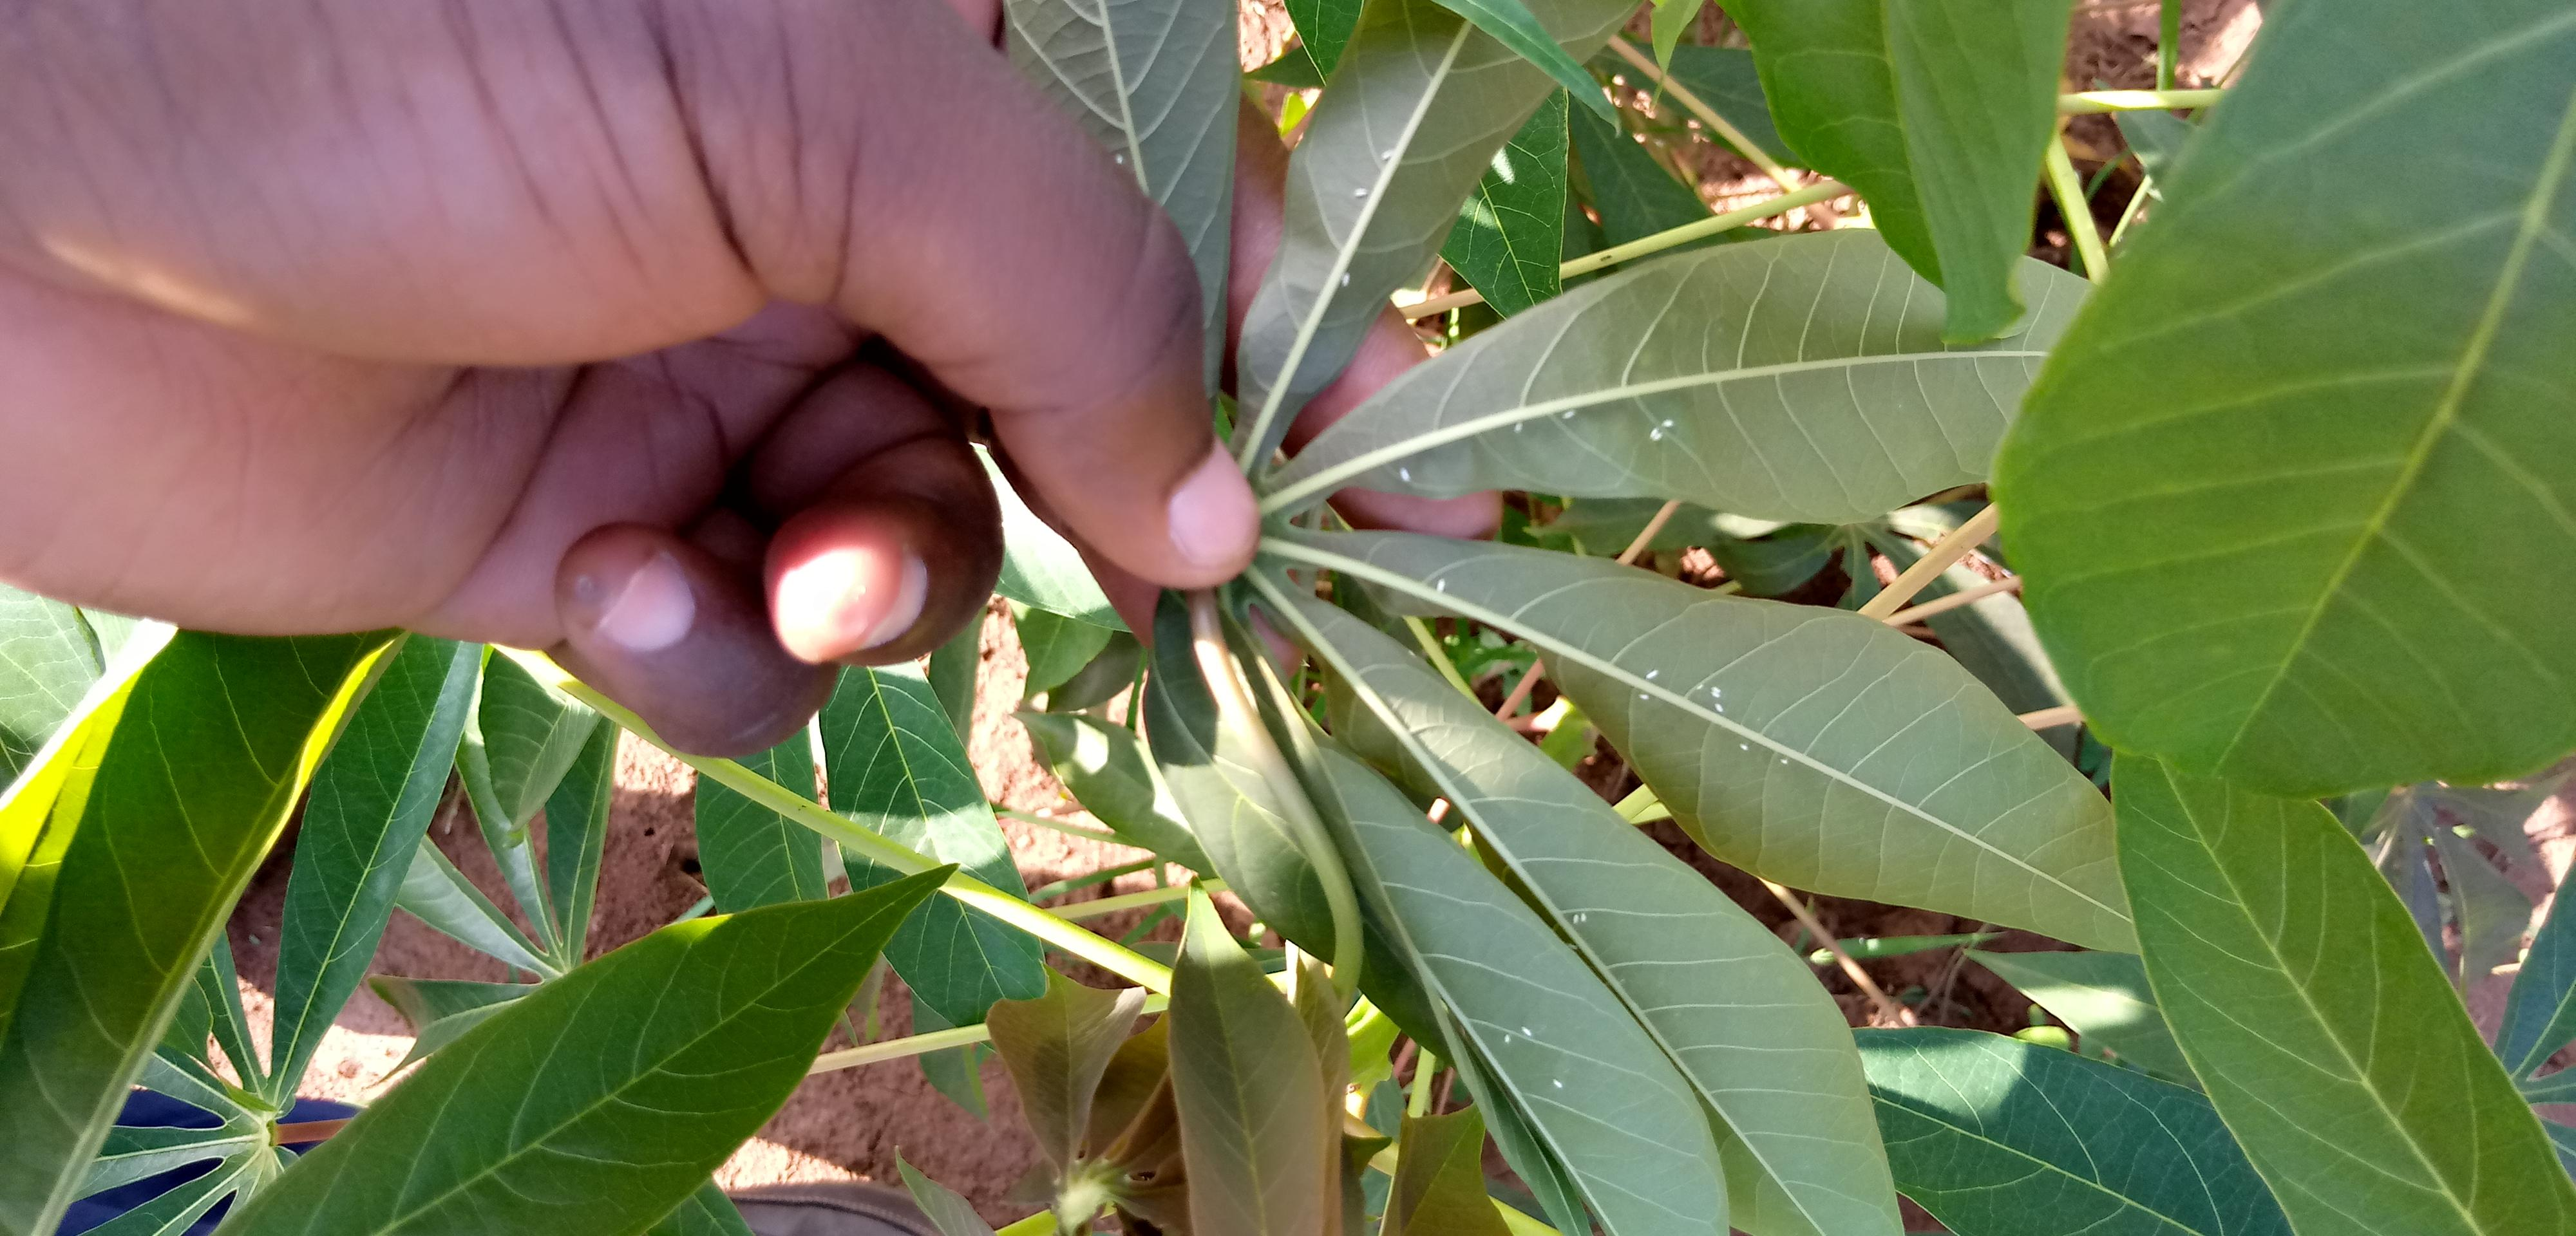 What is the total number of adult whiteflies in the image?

22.